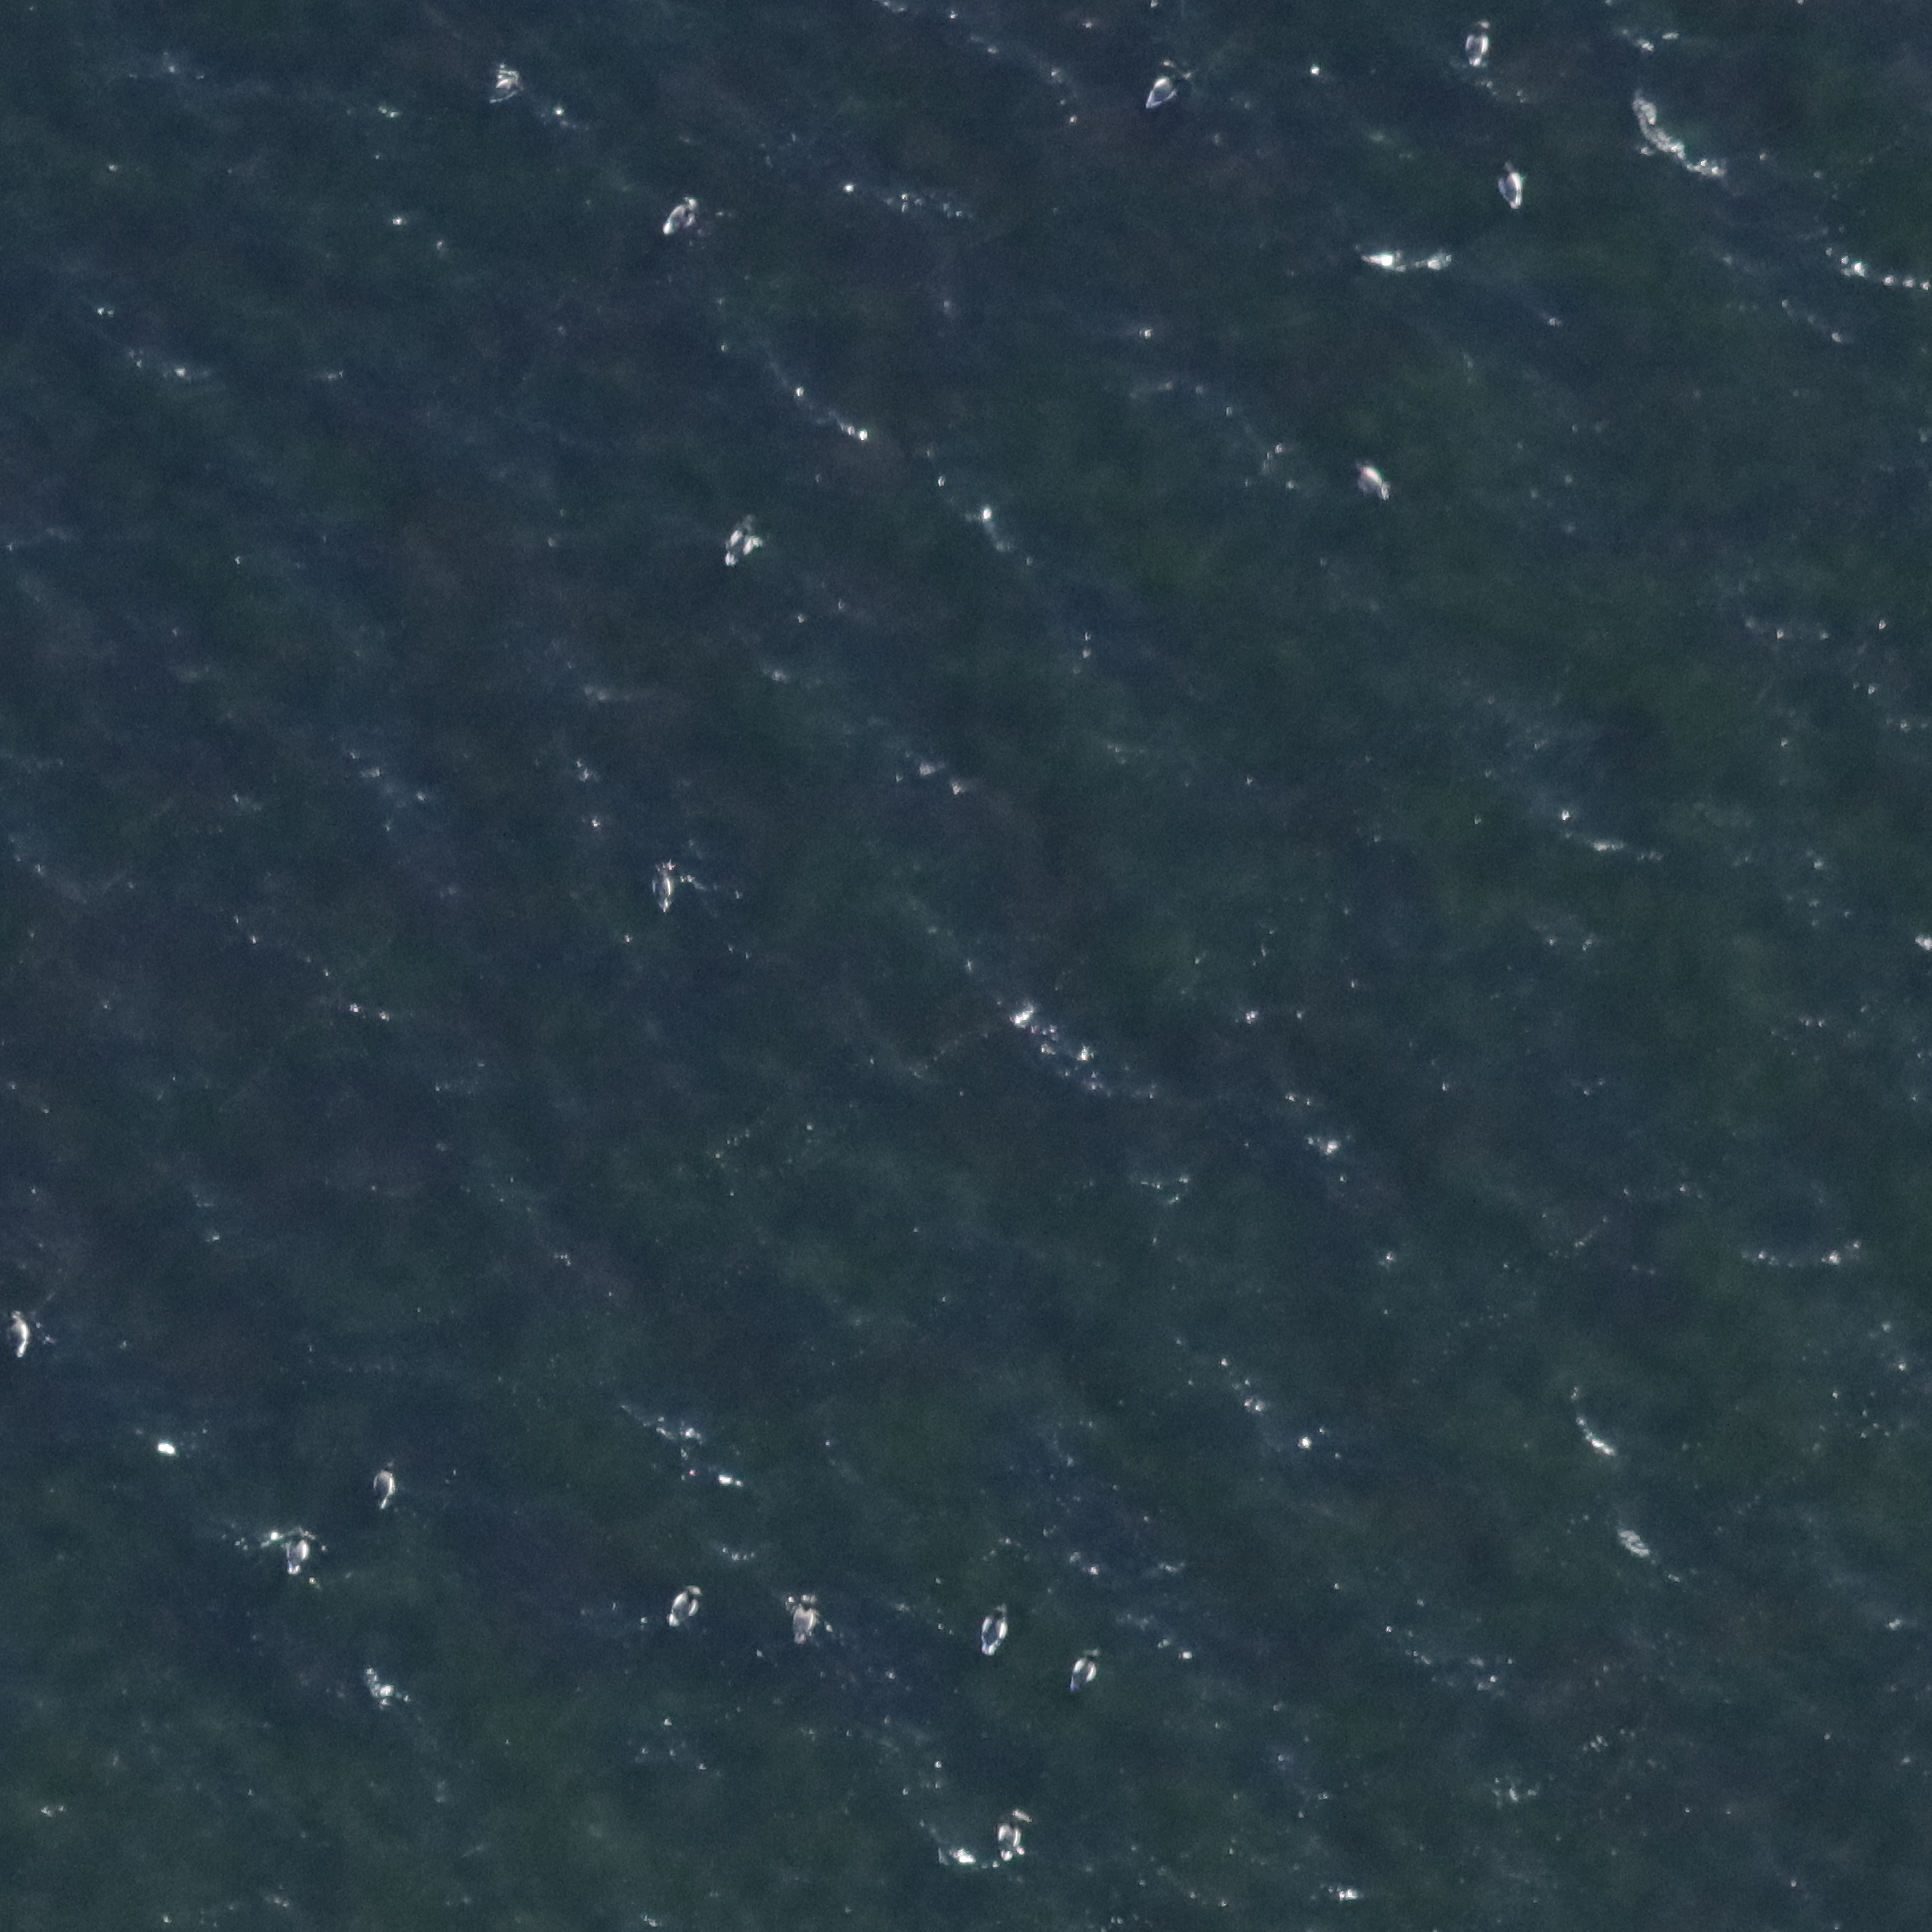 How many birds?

16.